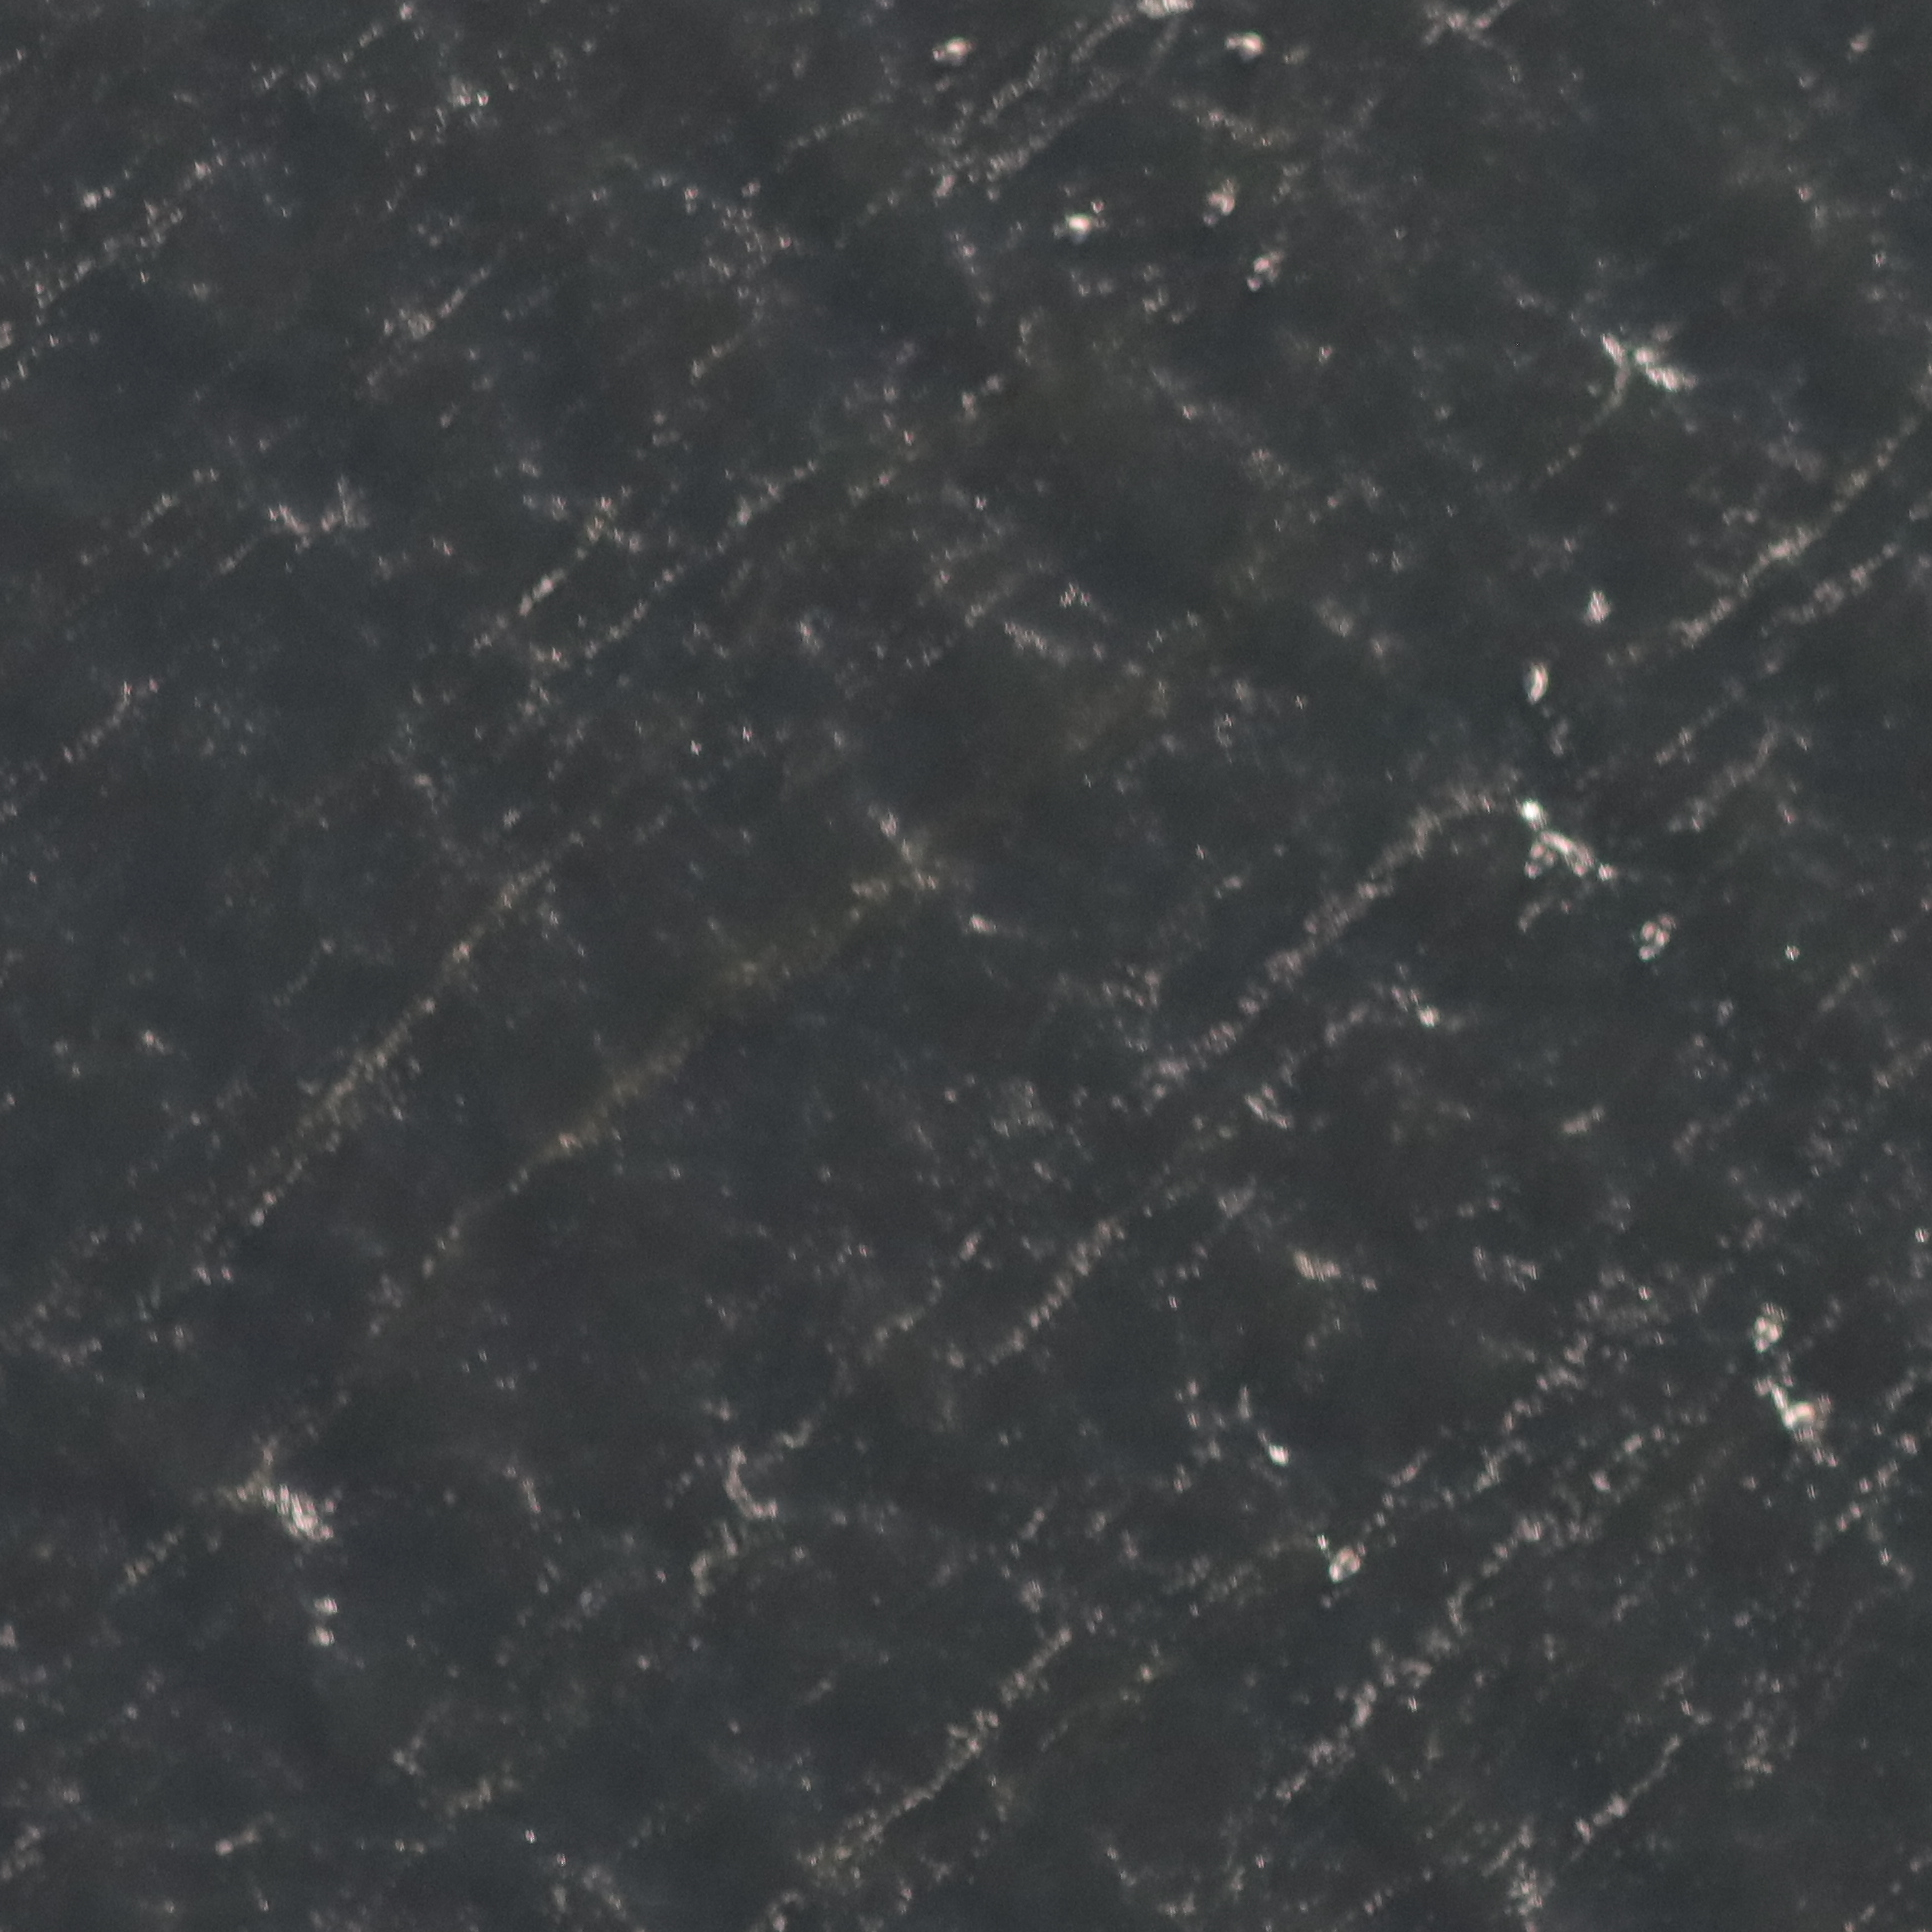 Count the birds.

11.